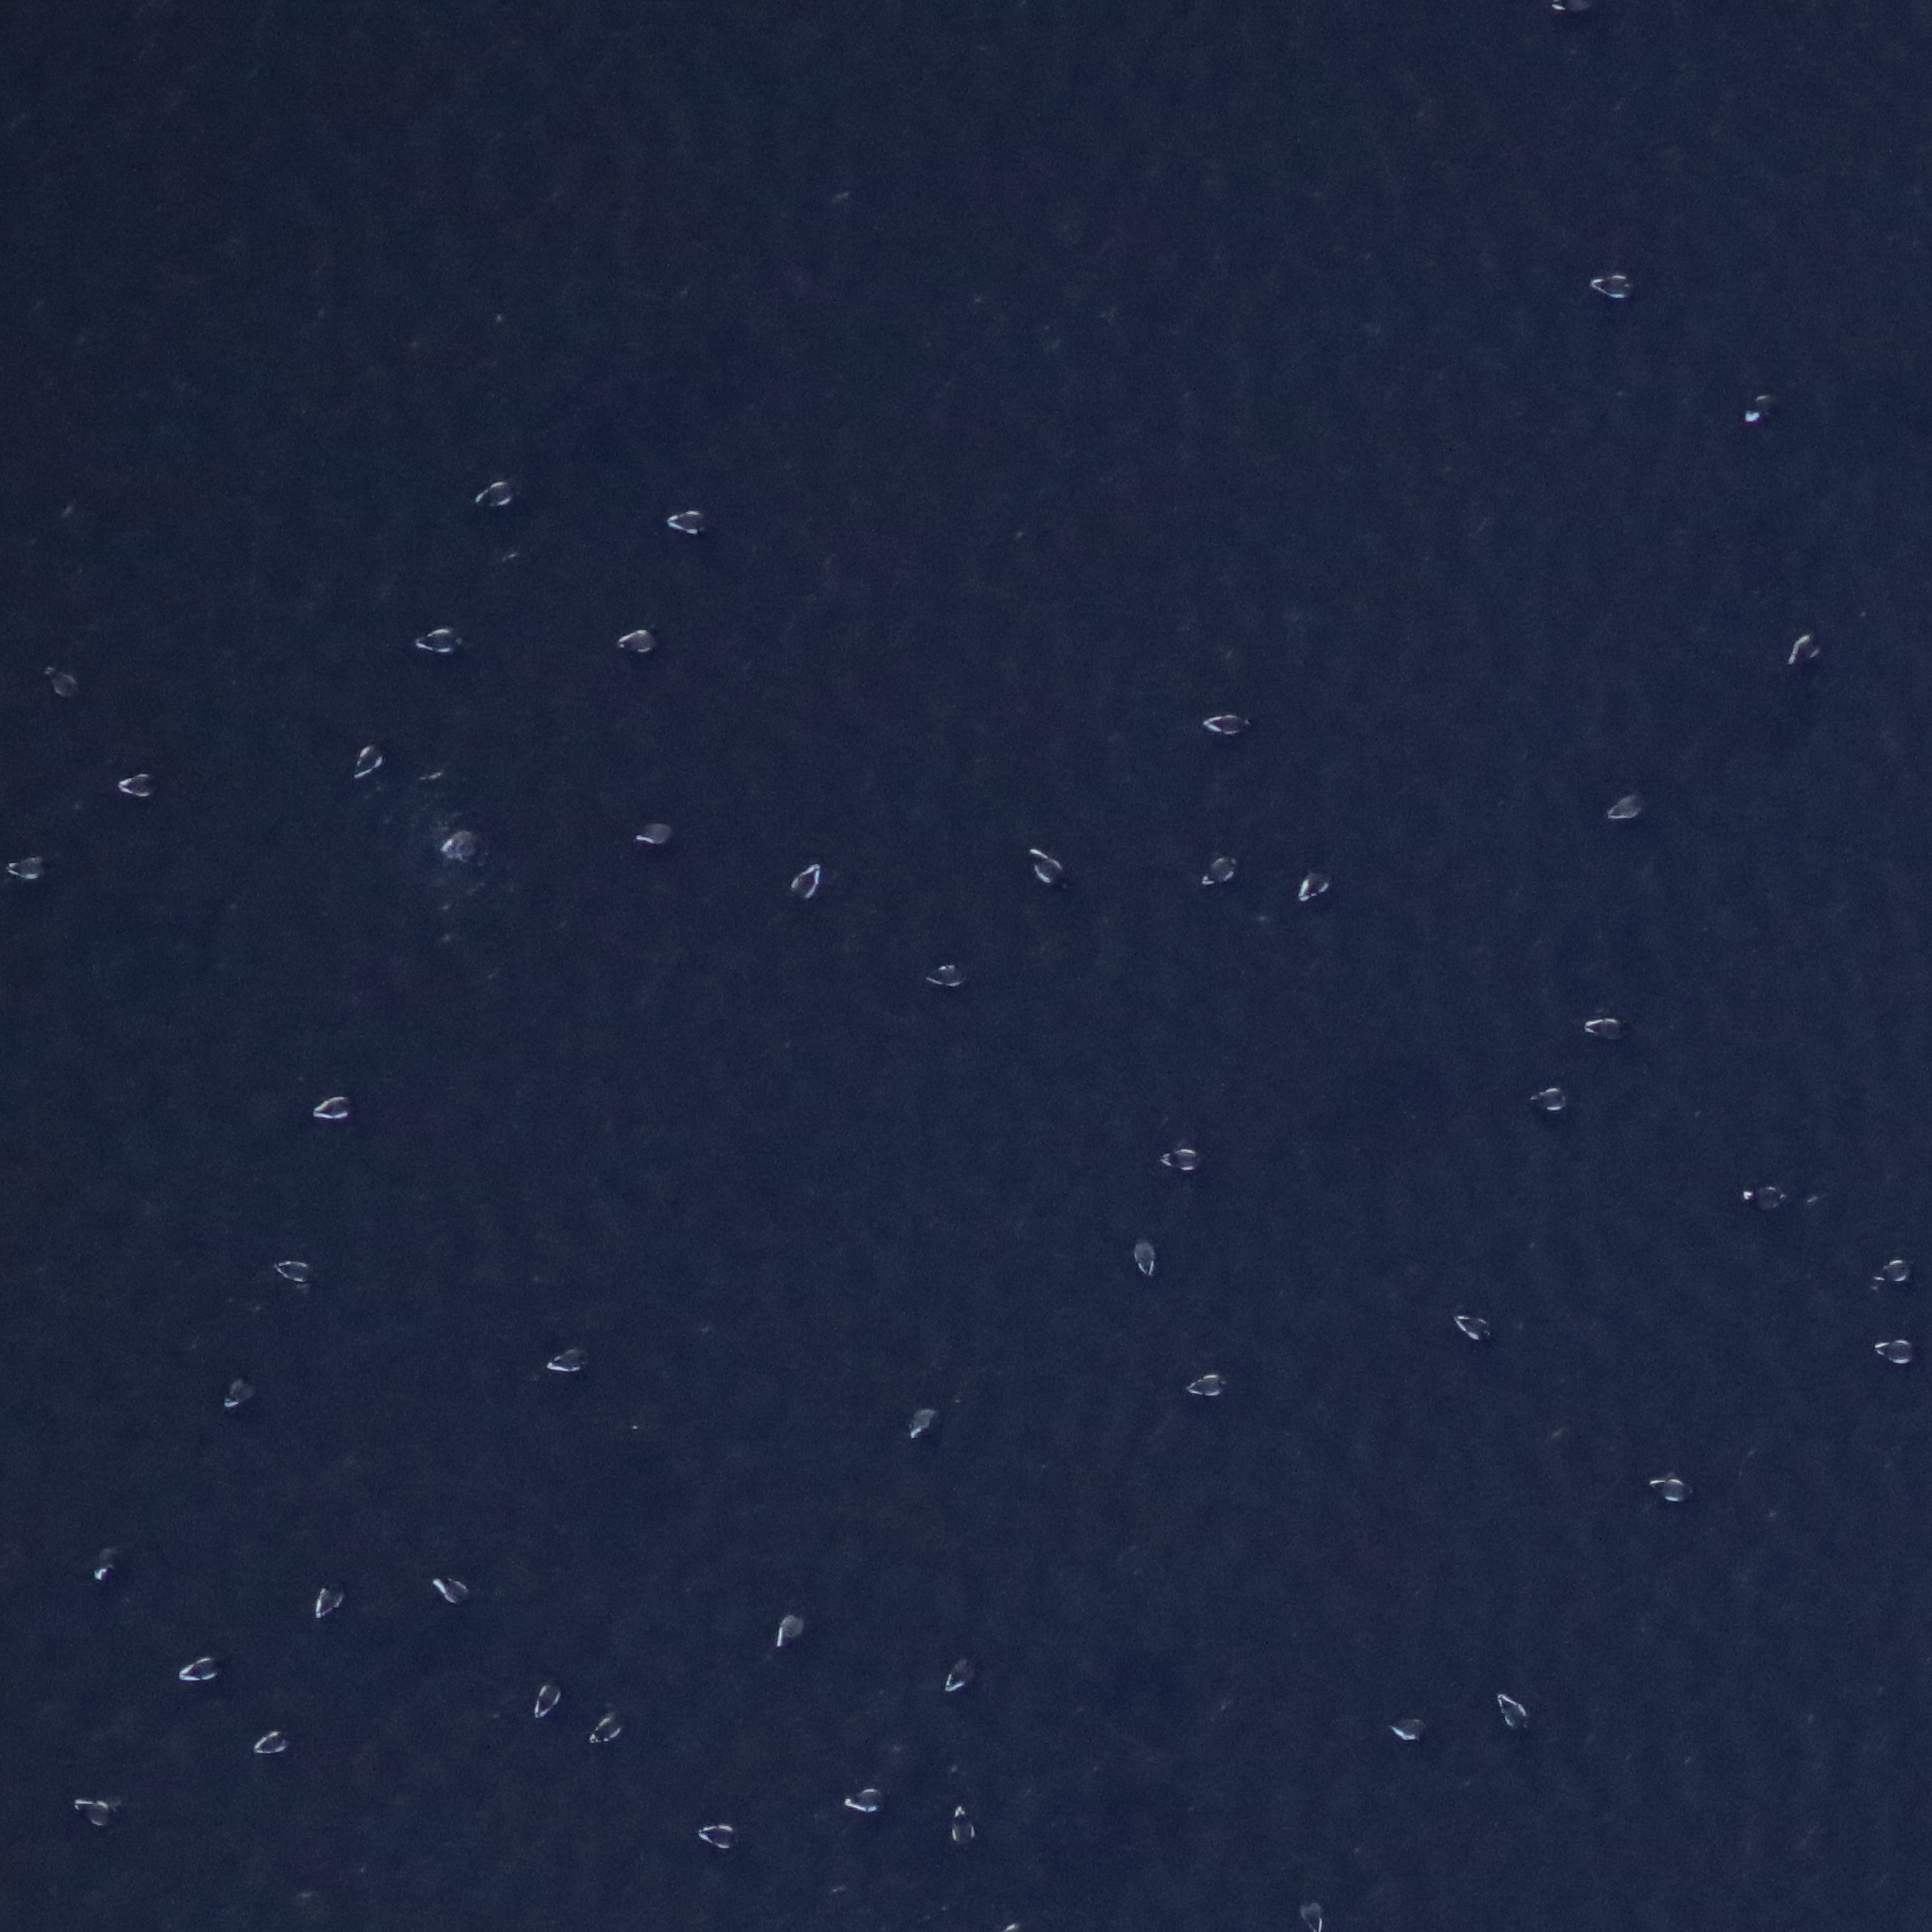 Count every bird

51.